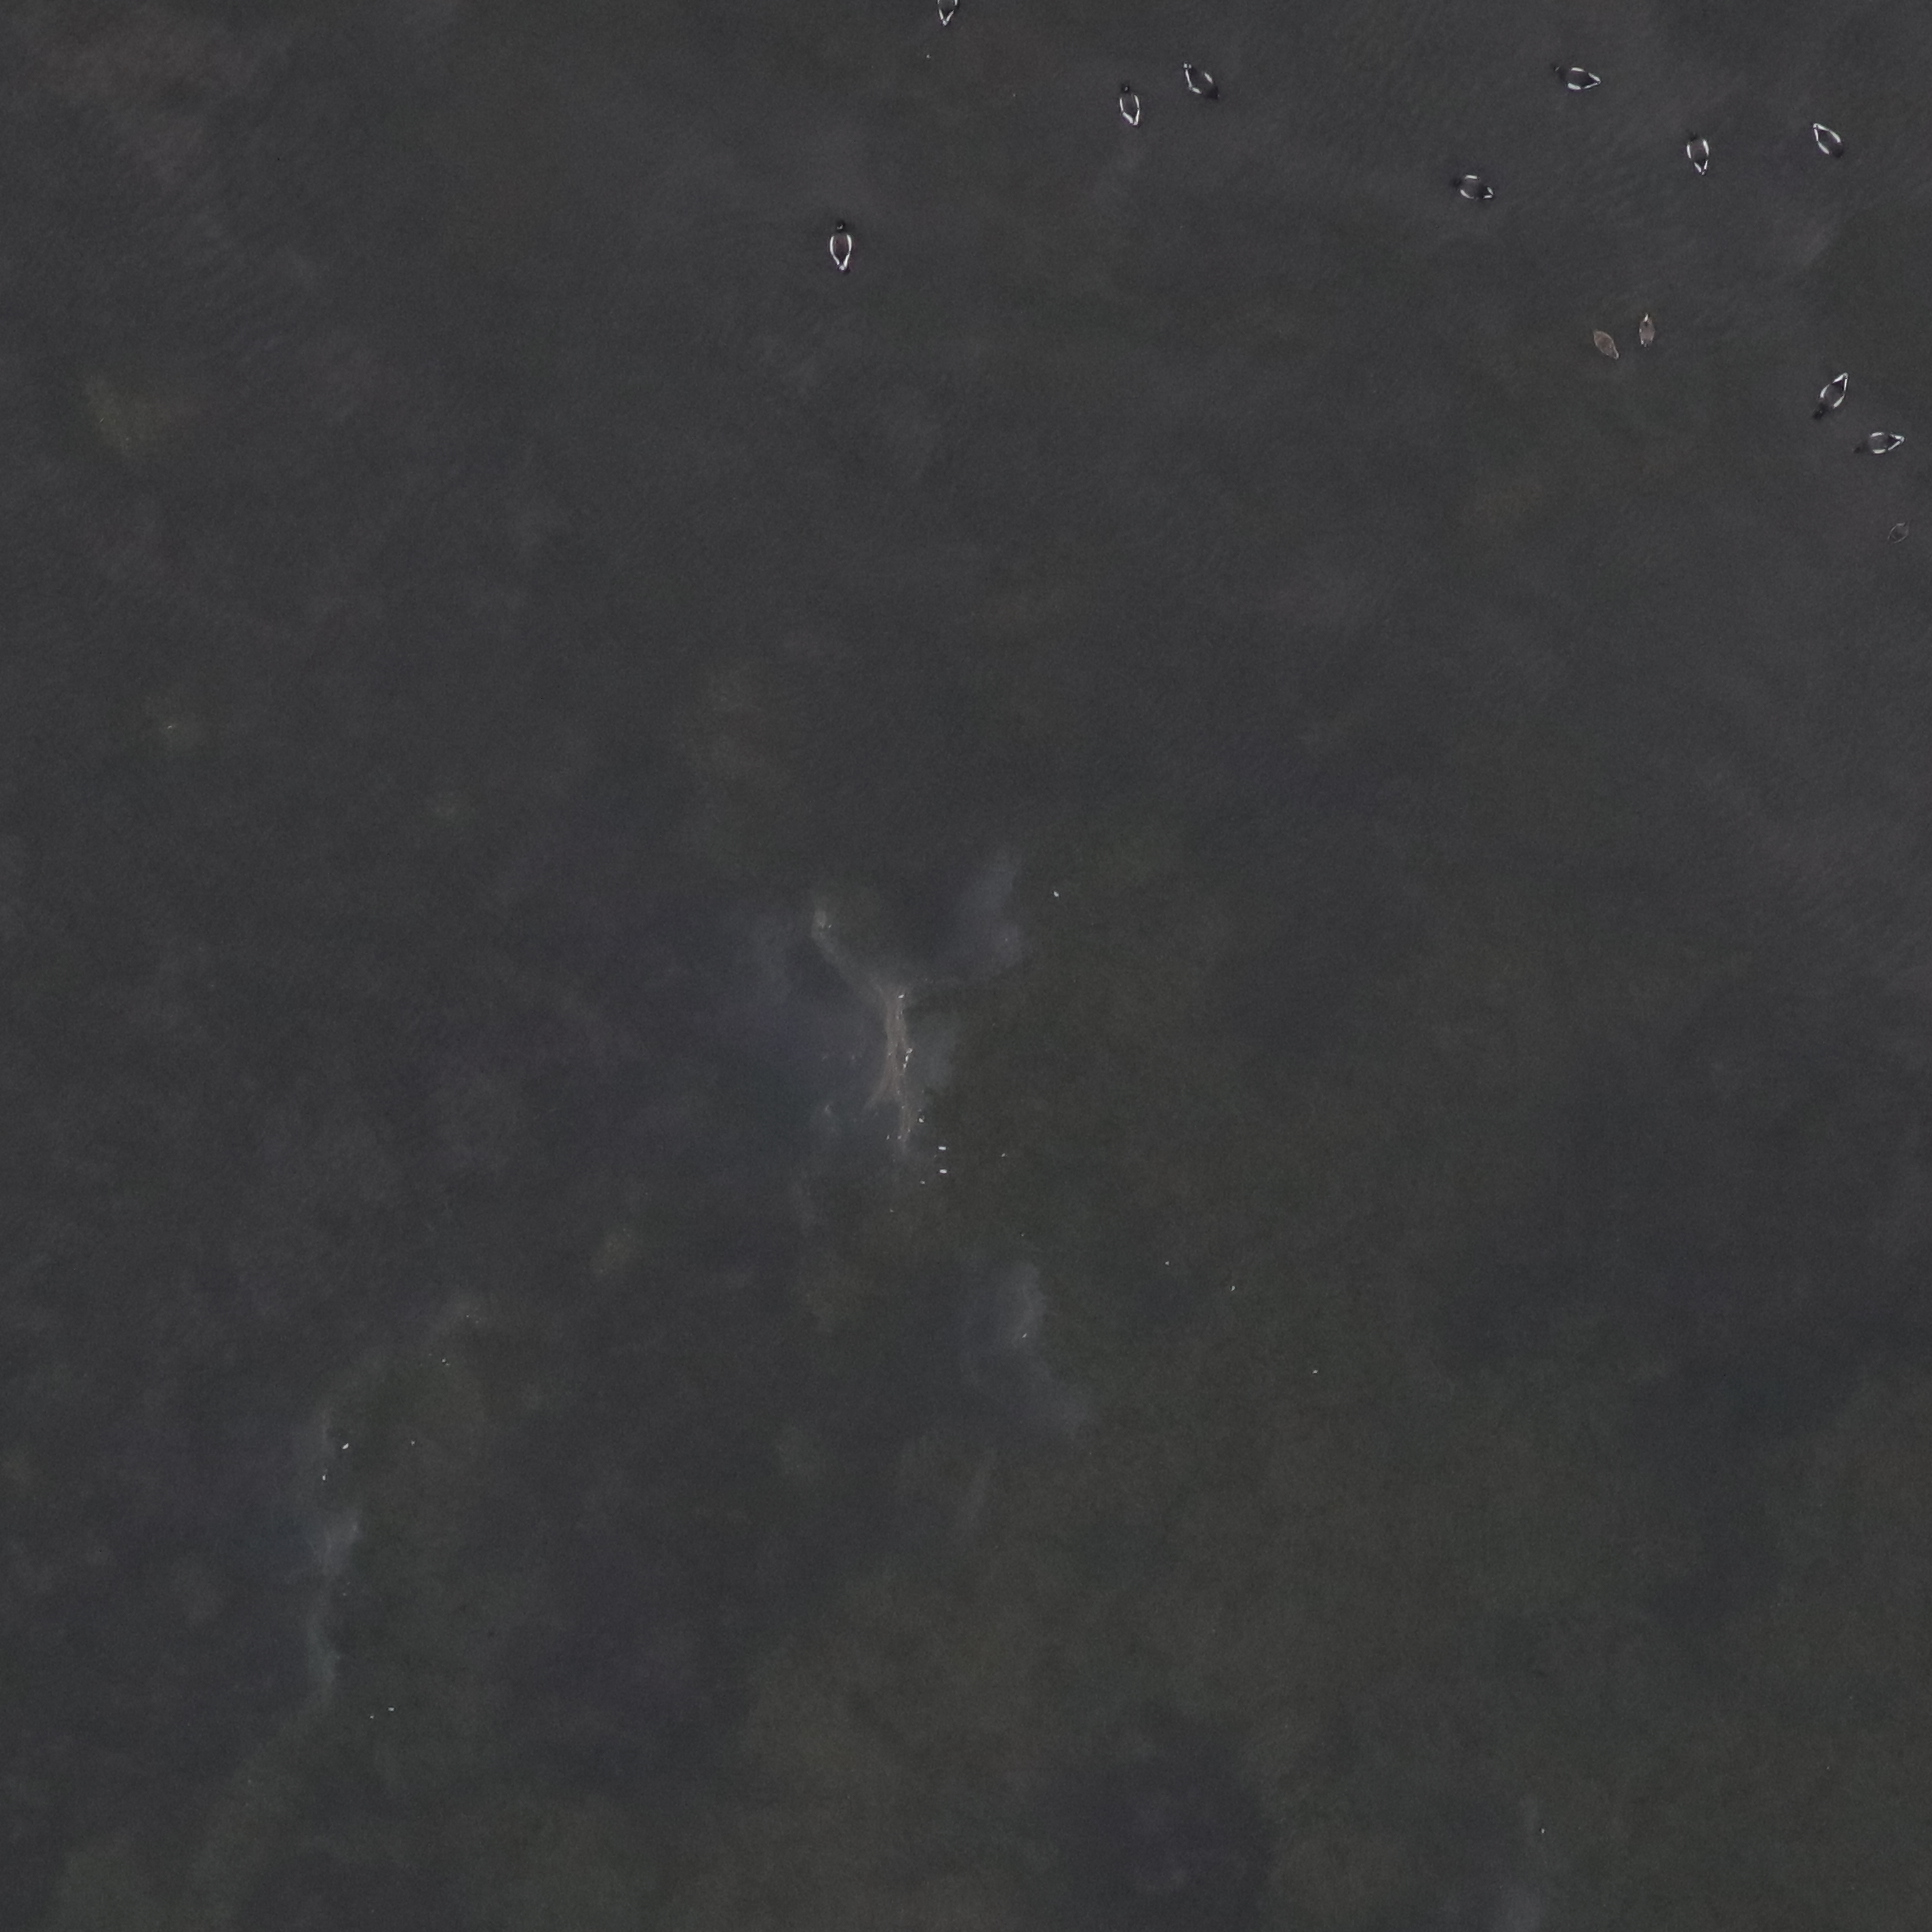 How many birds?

13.